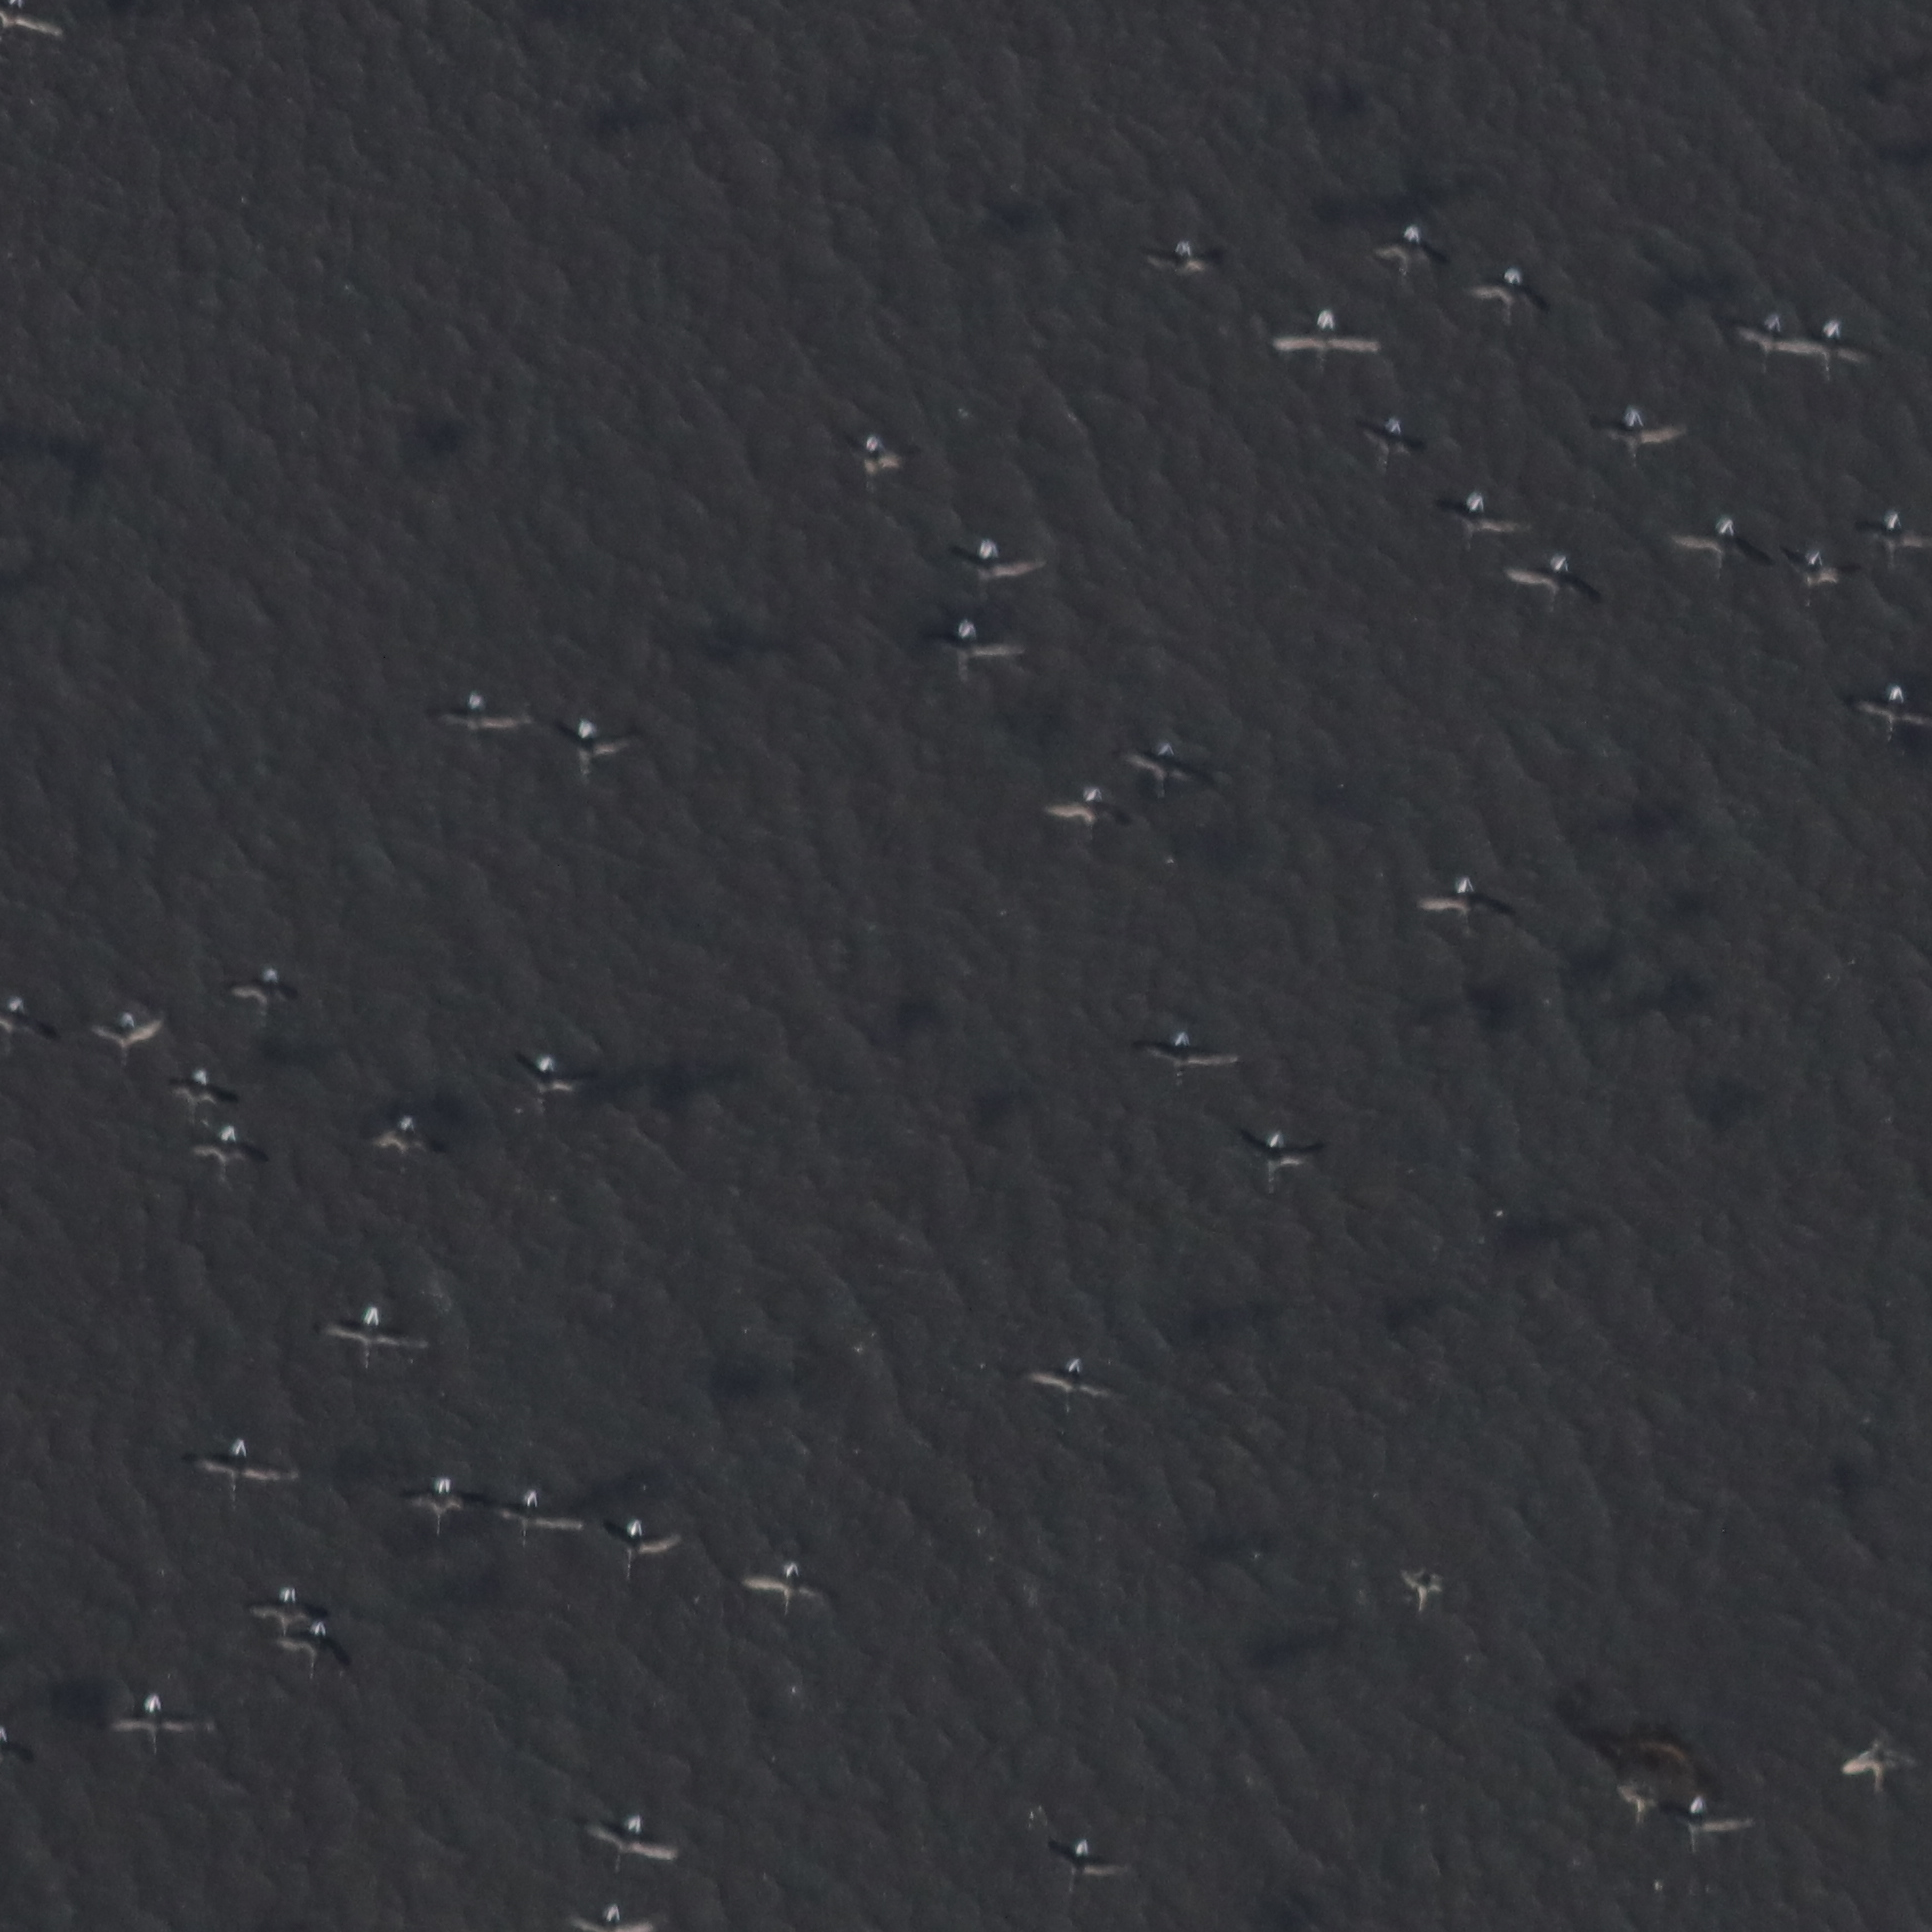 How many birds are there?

49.